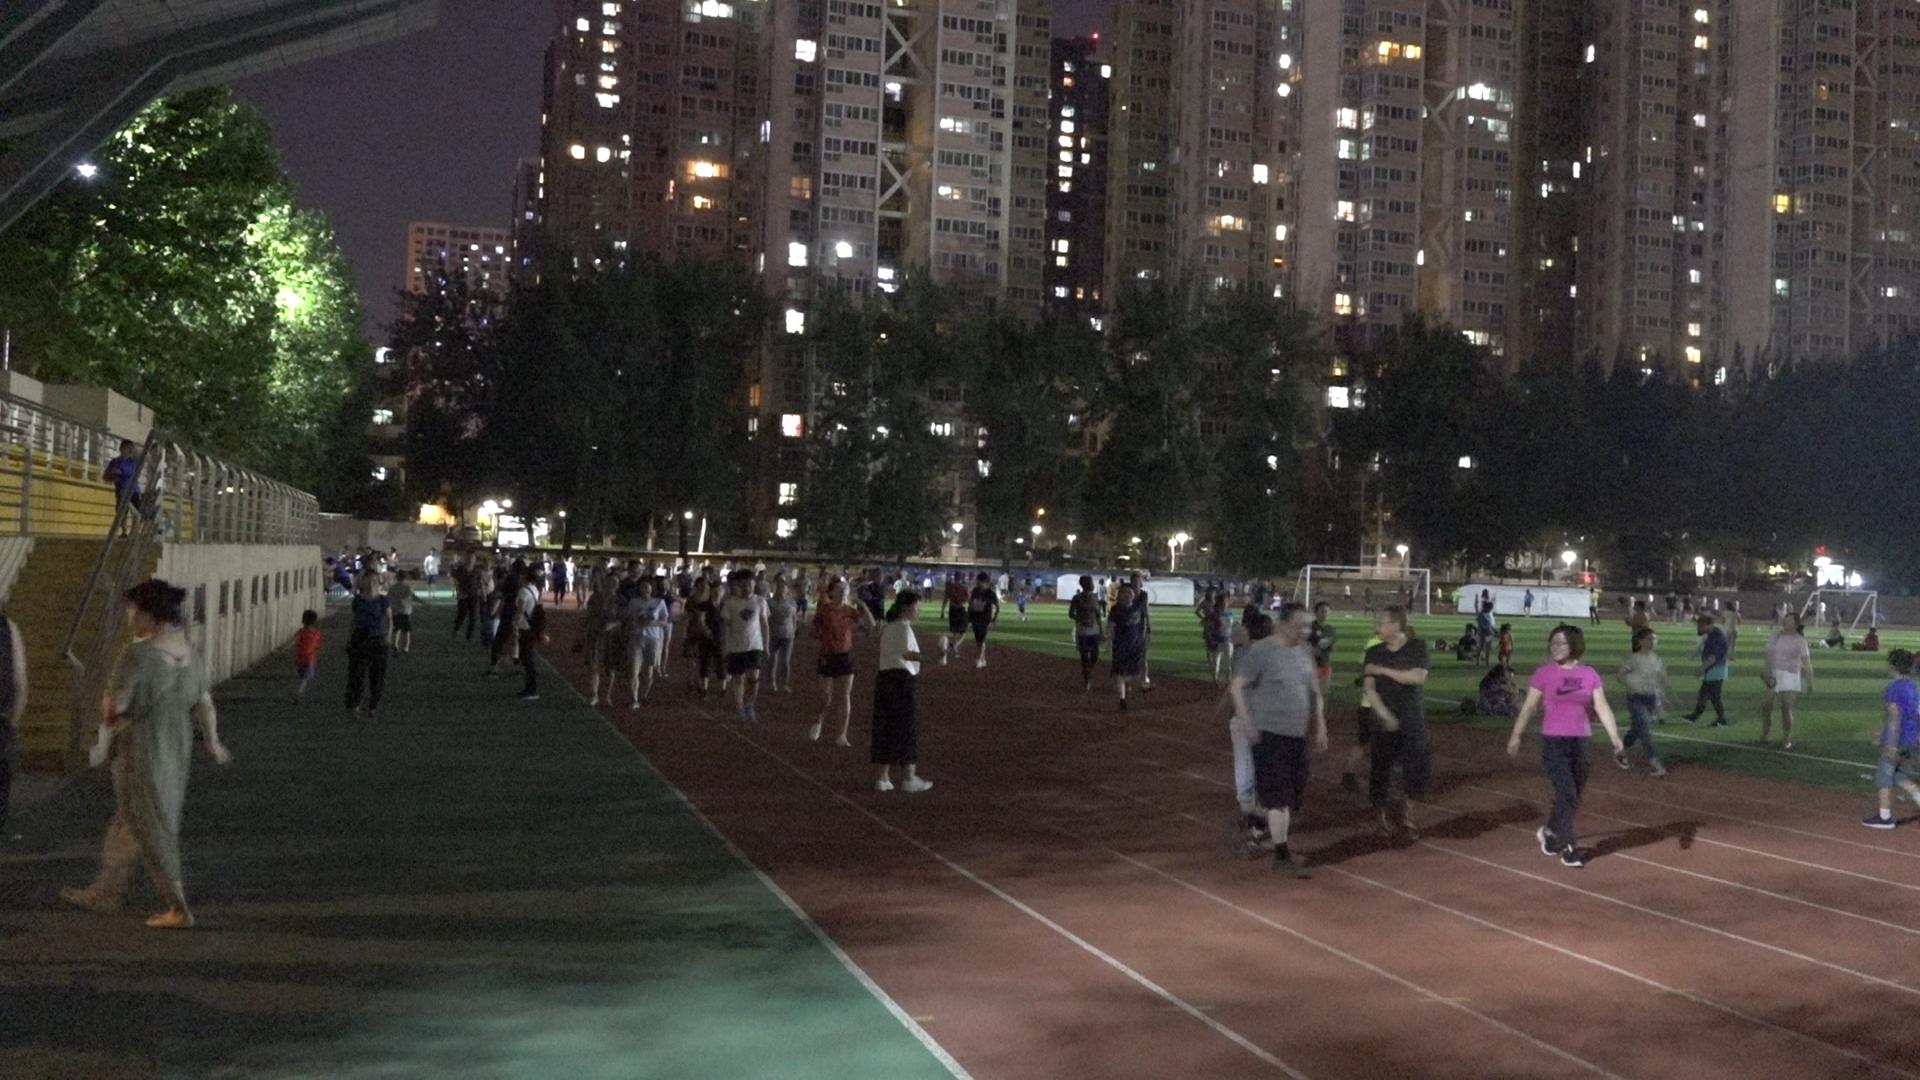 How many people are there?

105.